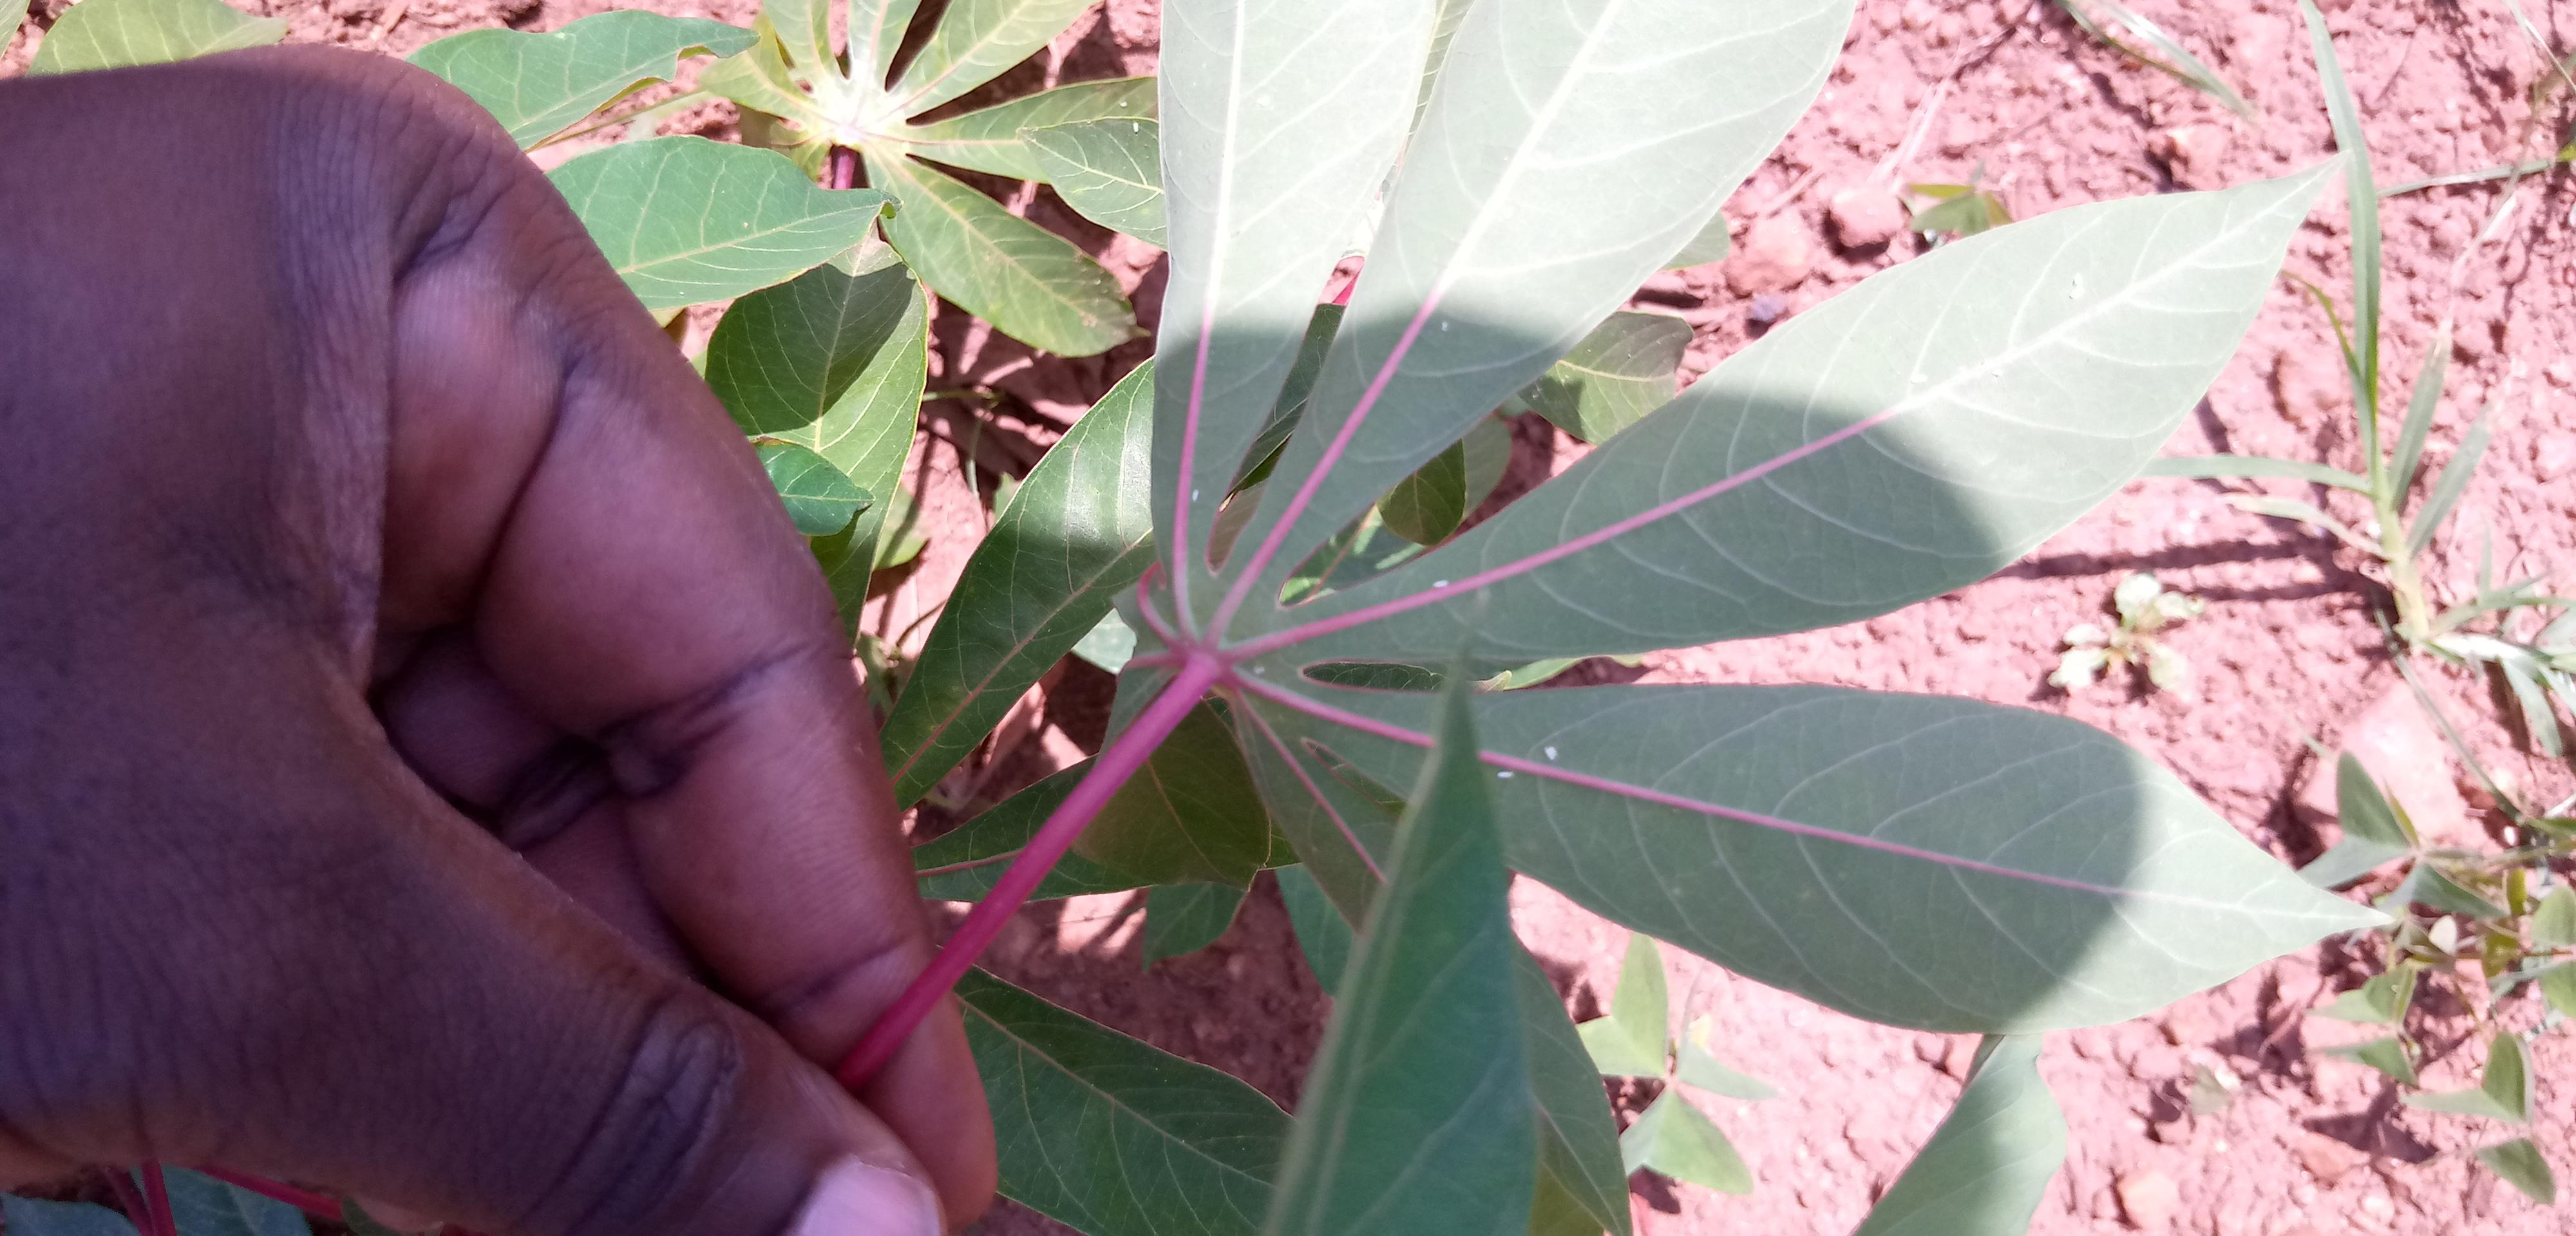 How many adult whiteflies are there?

6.